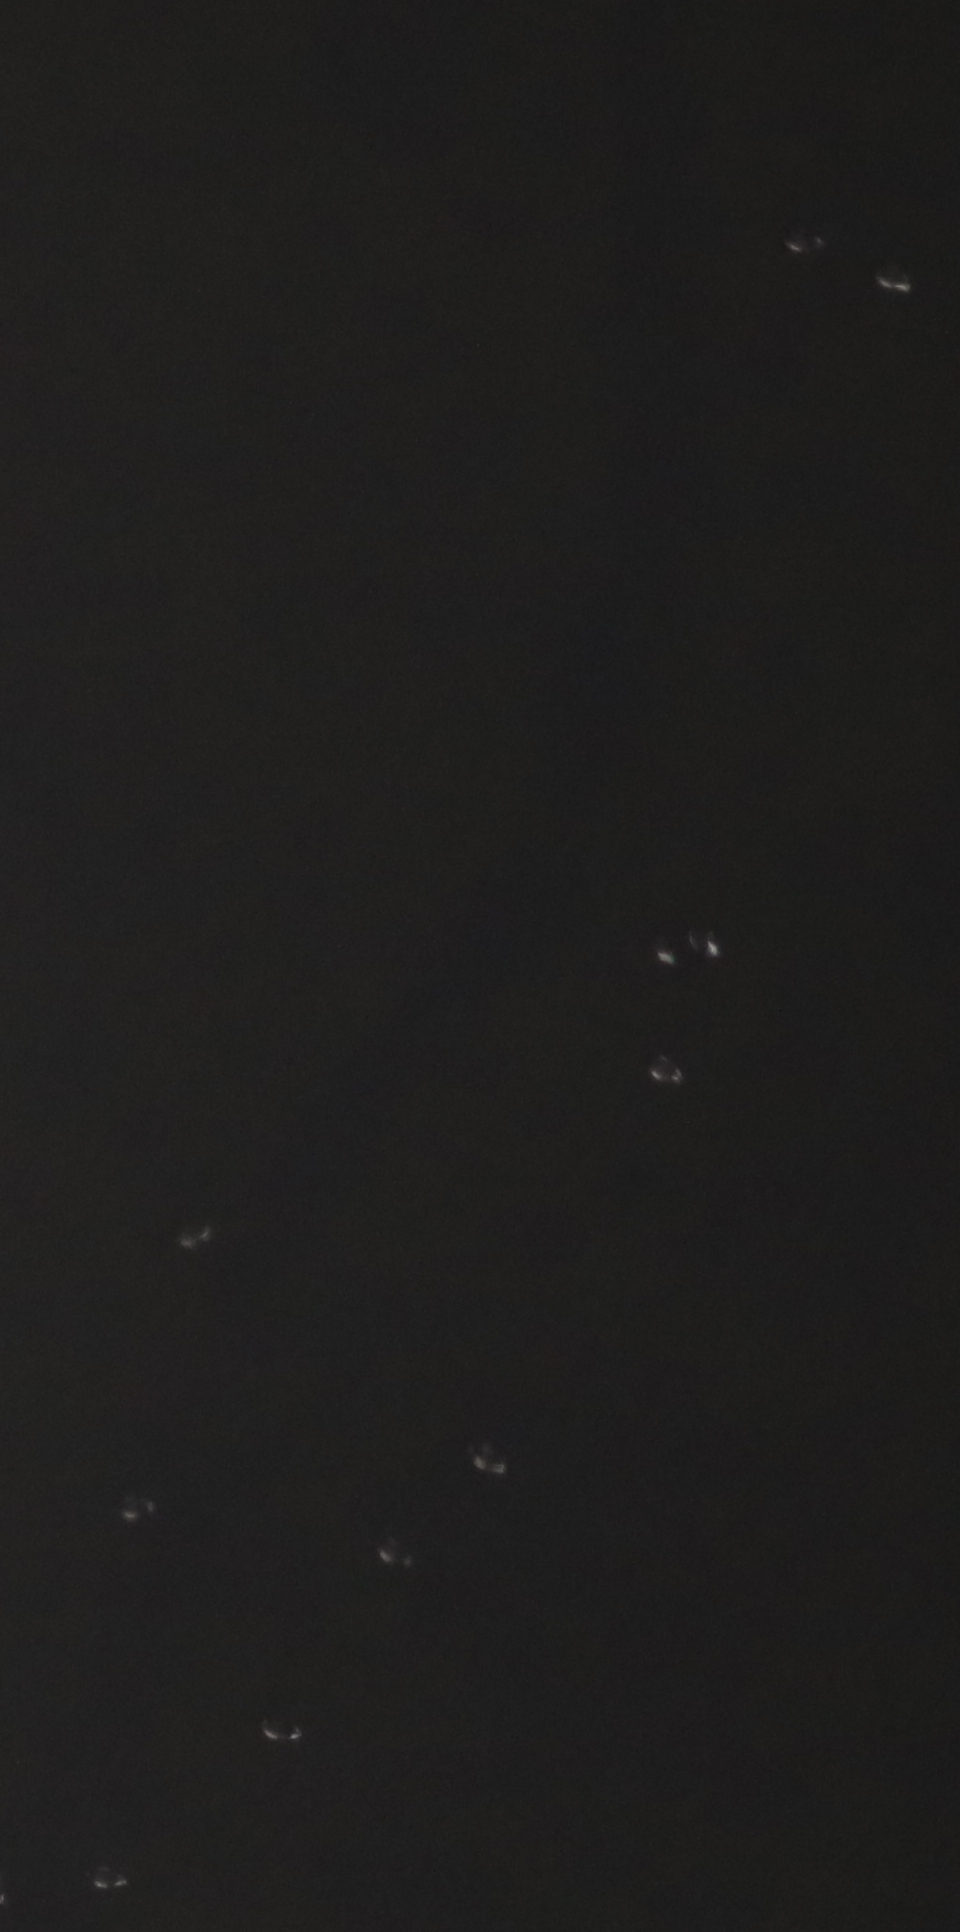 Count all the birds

11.